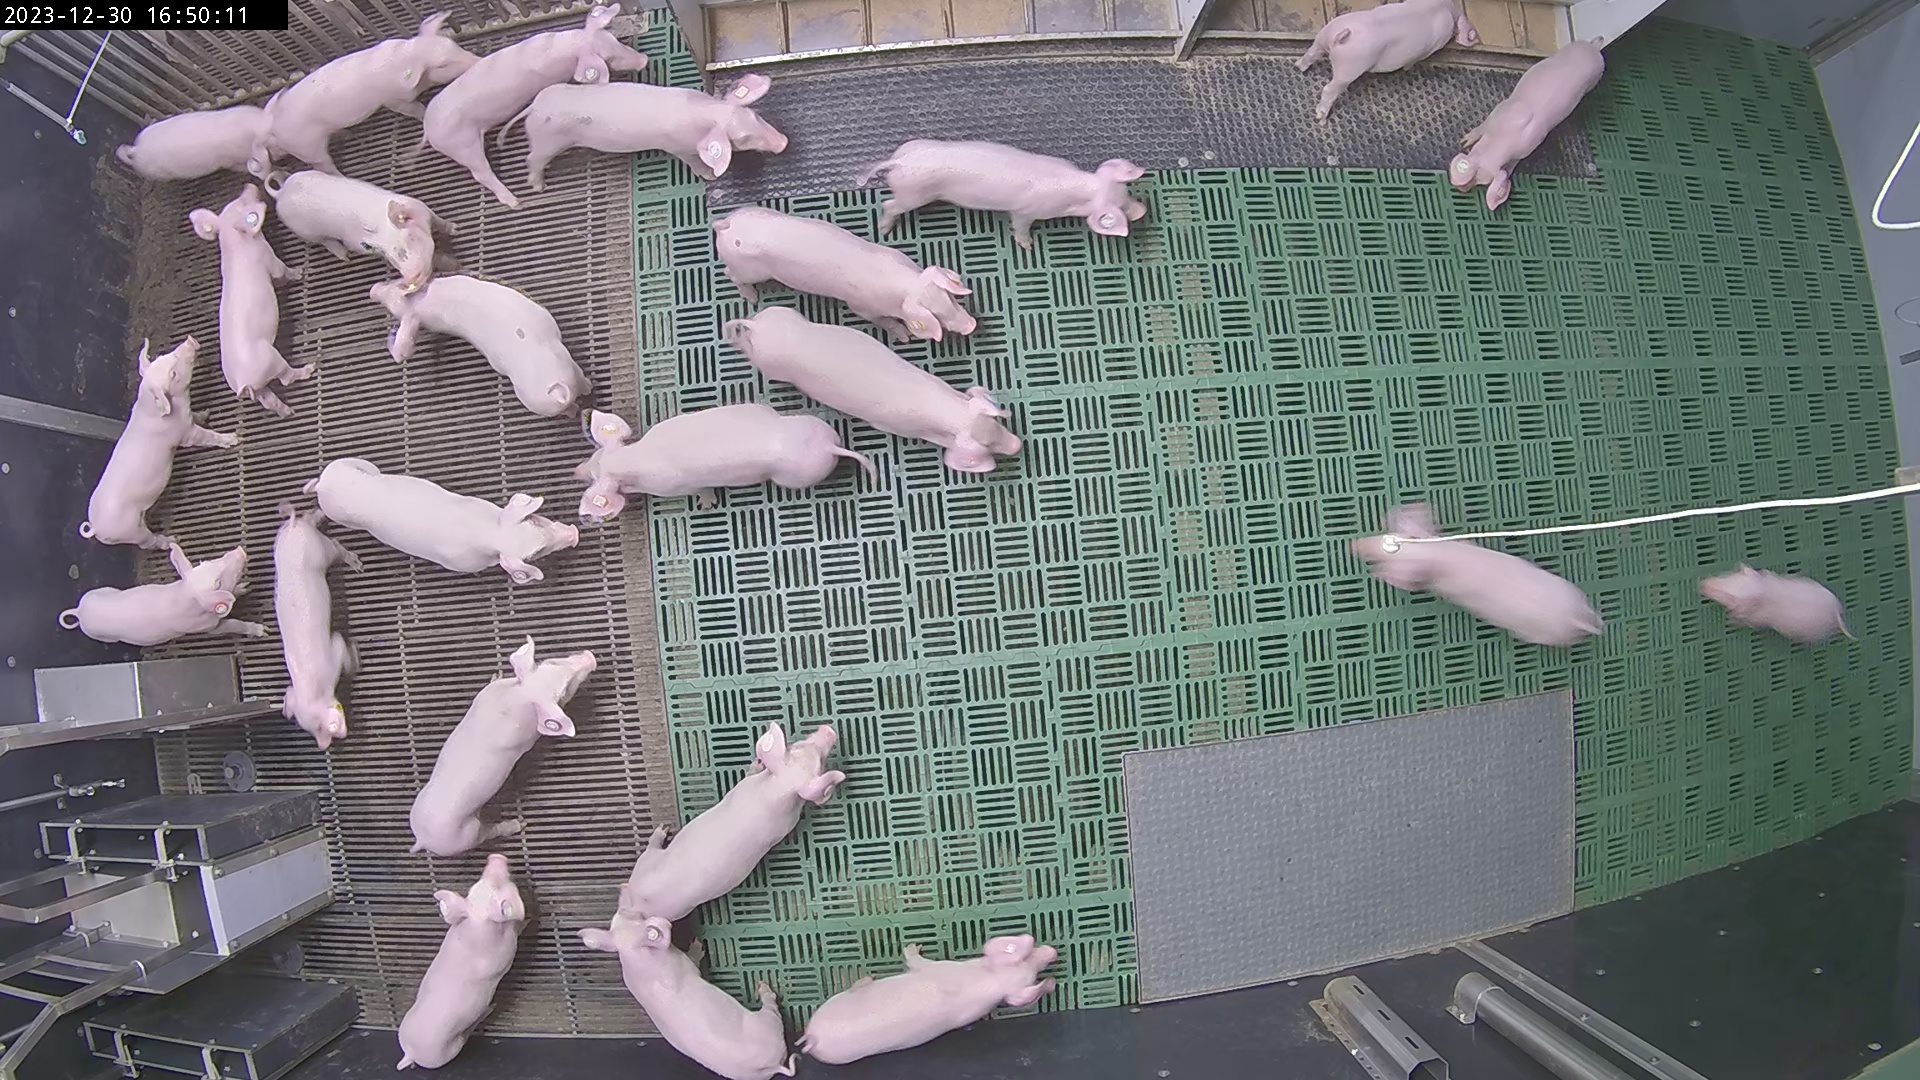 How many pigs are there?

24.